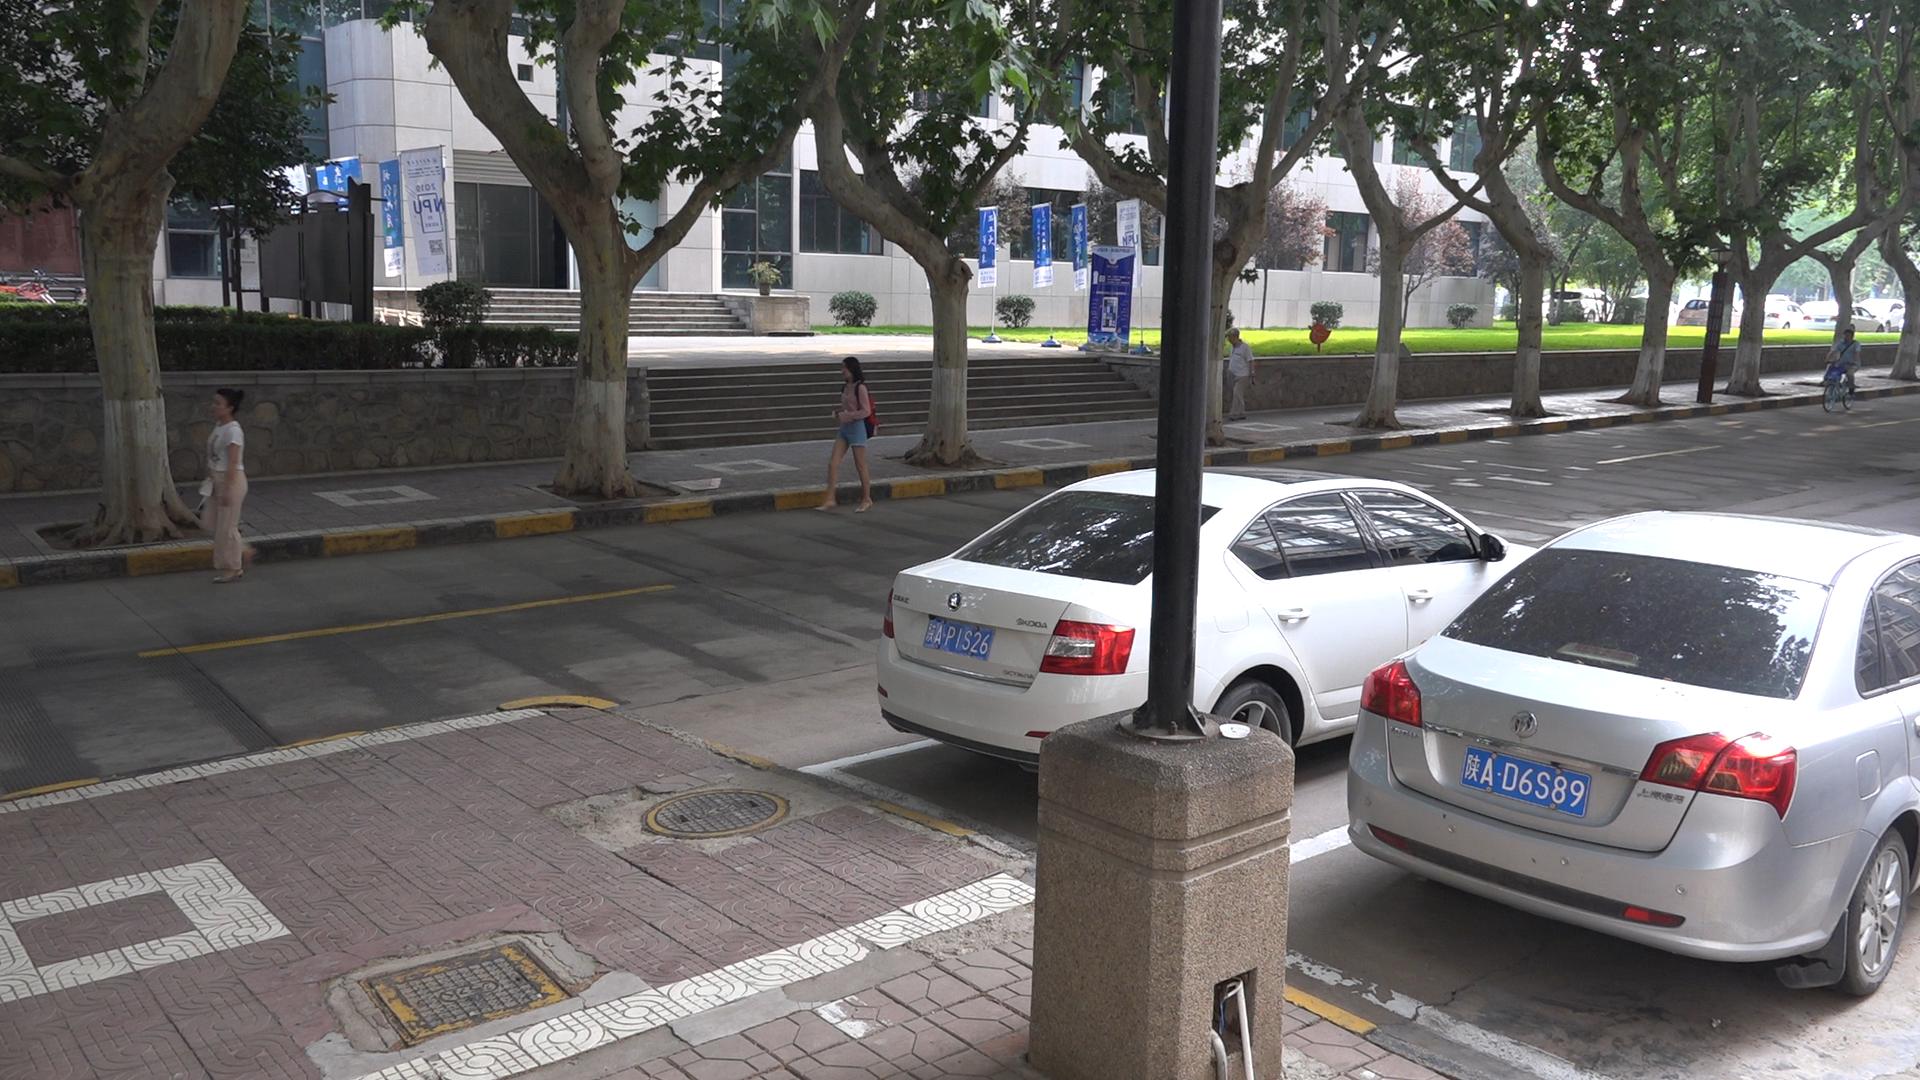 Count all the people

4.